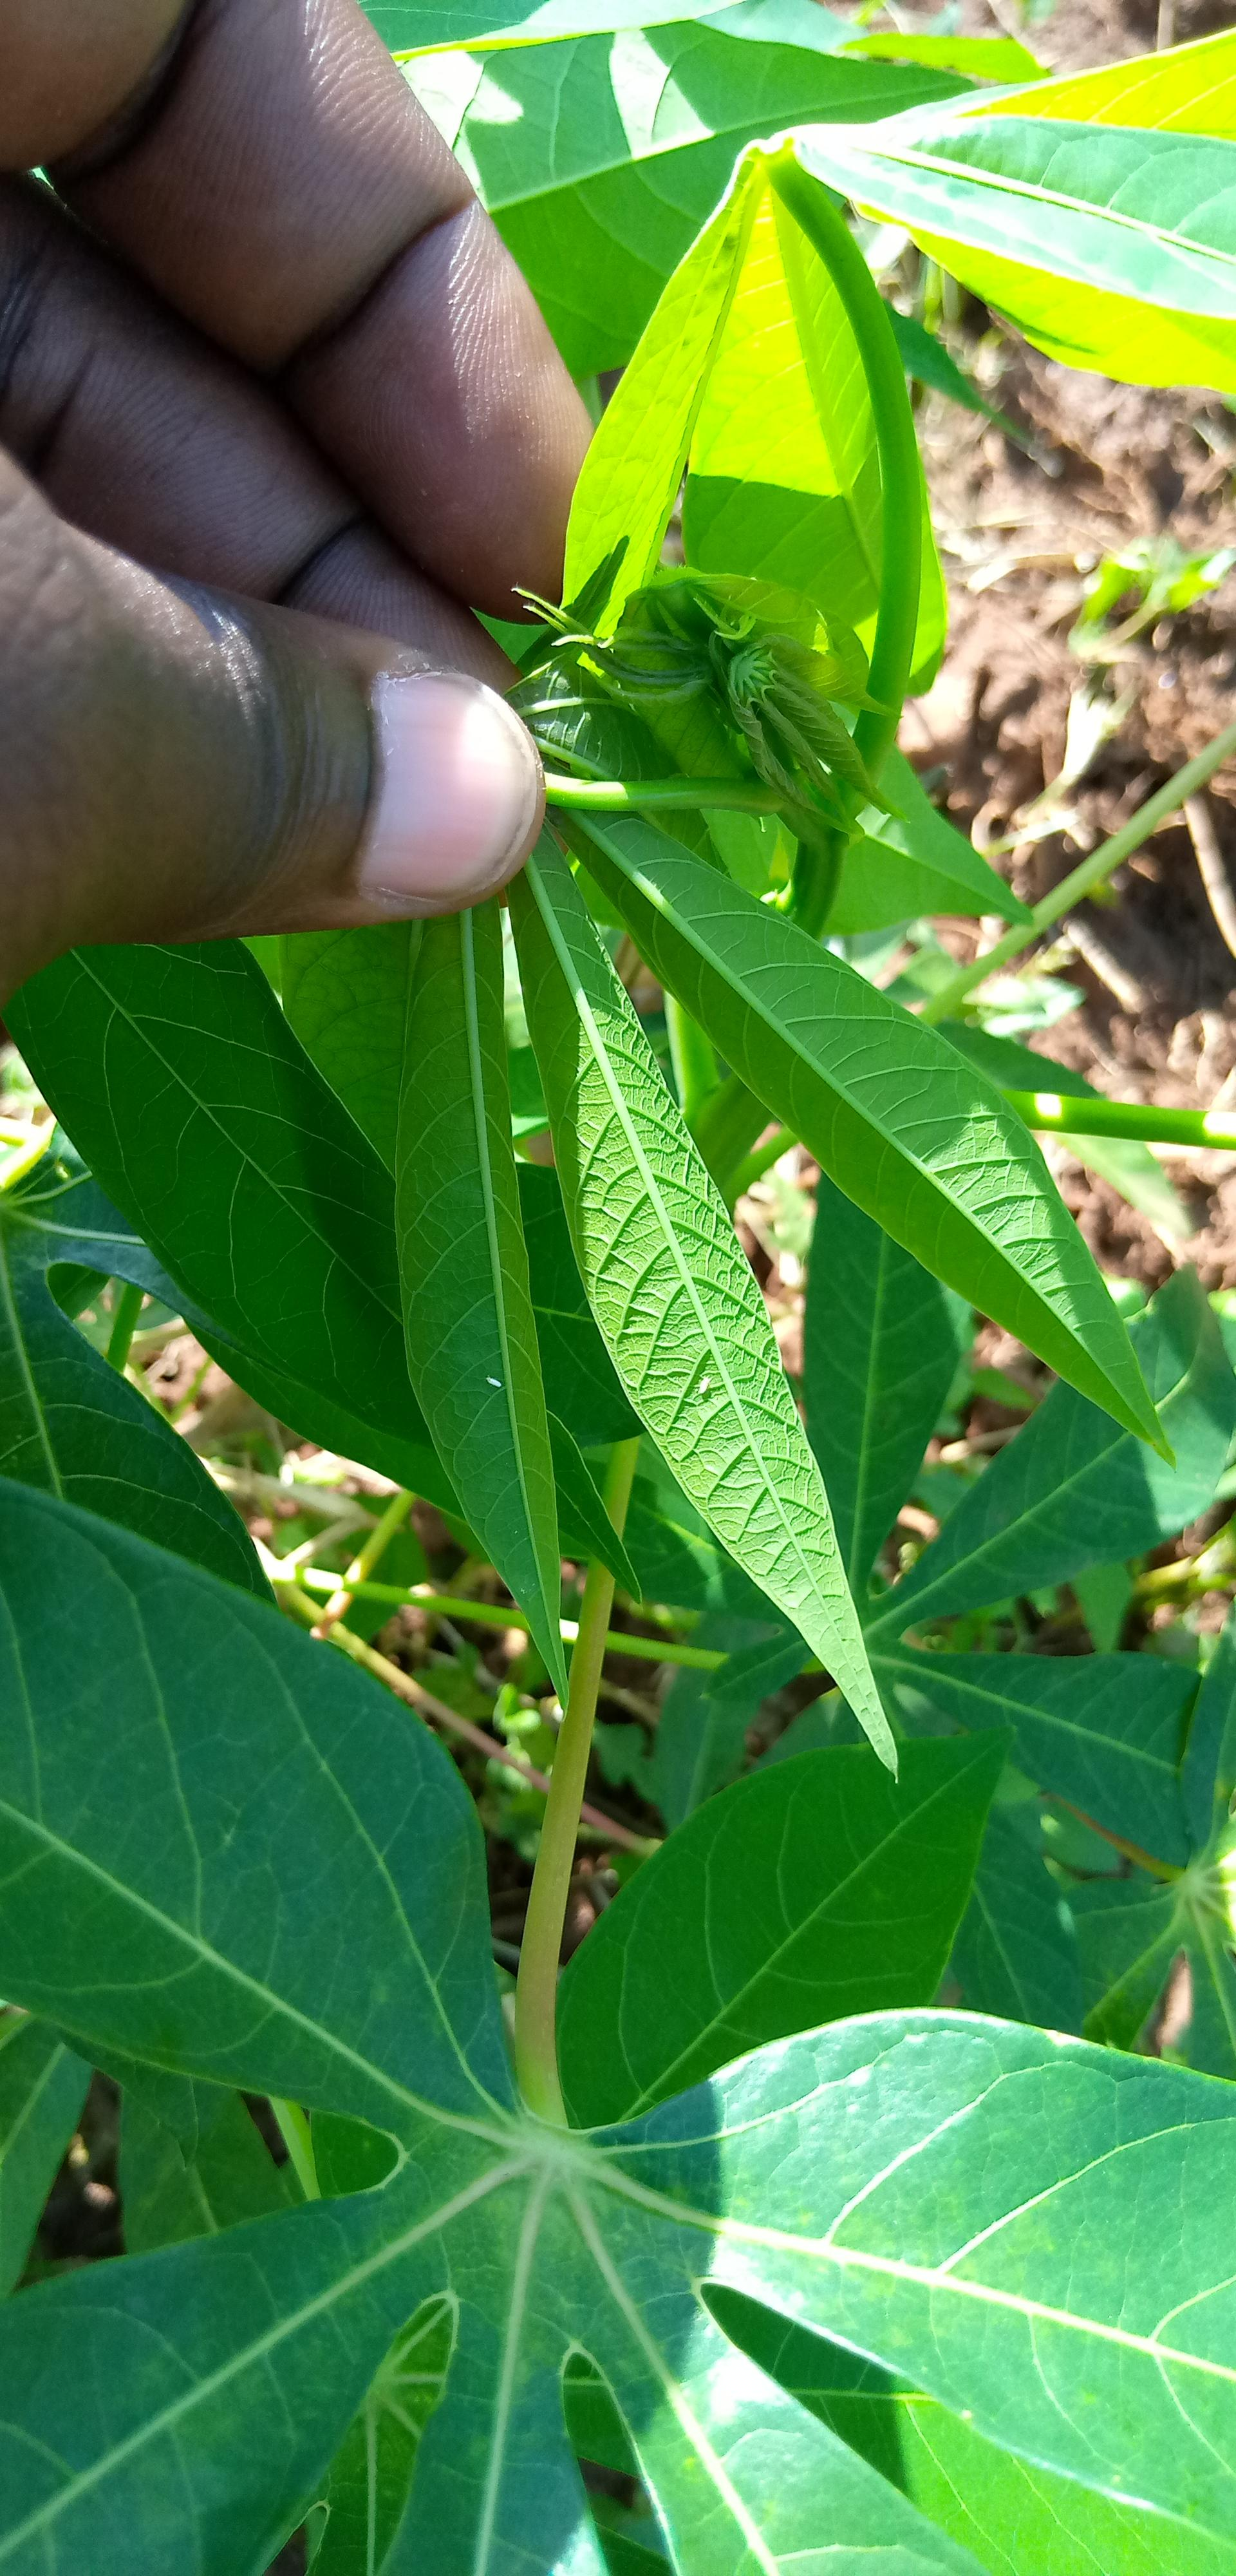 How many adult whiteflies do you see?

2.